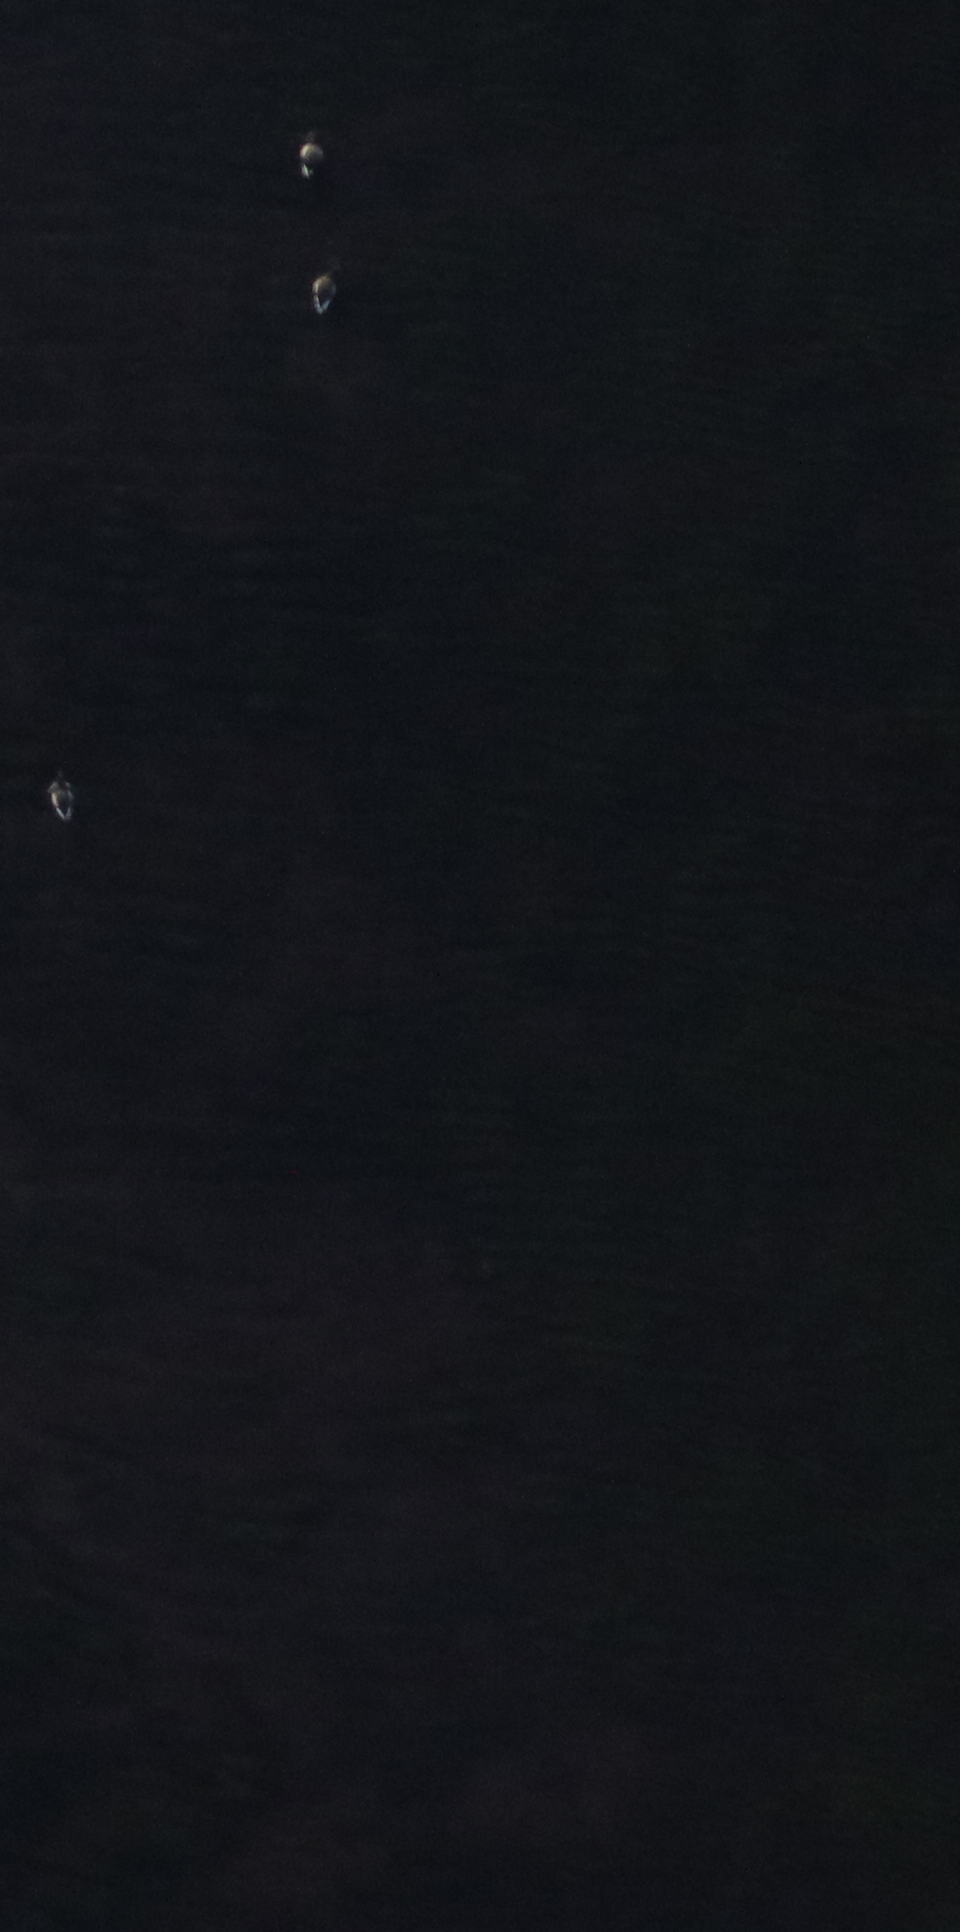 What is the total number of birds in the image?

3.